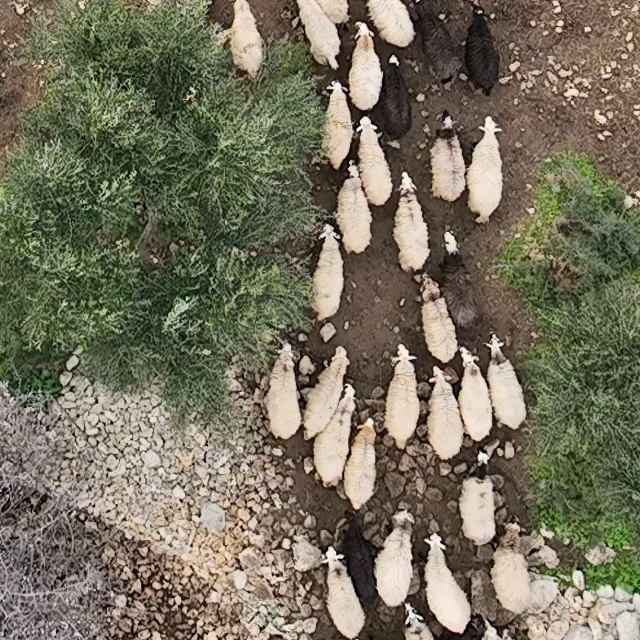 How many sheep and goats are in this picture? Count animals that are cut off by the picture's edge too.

33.